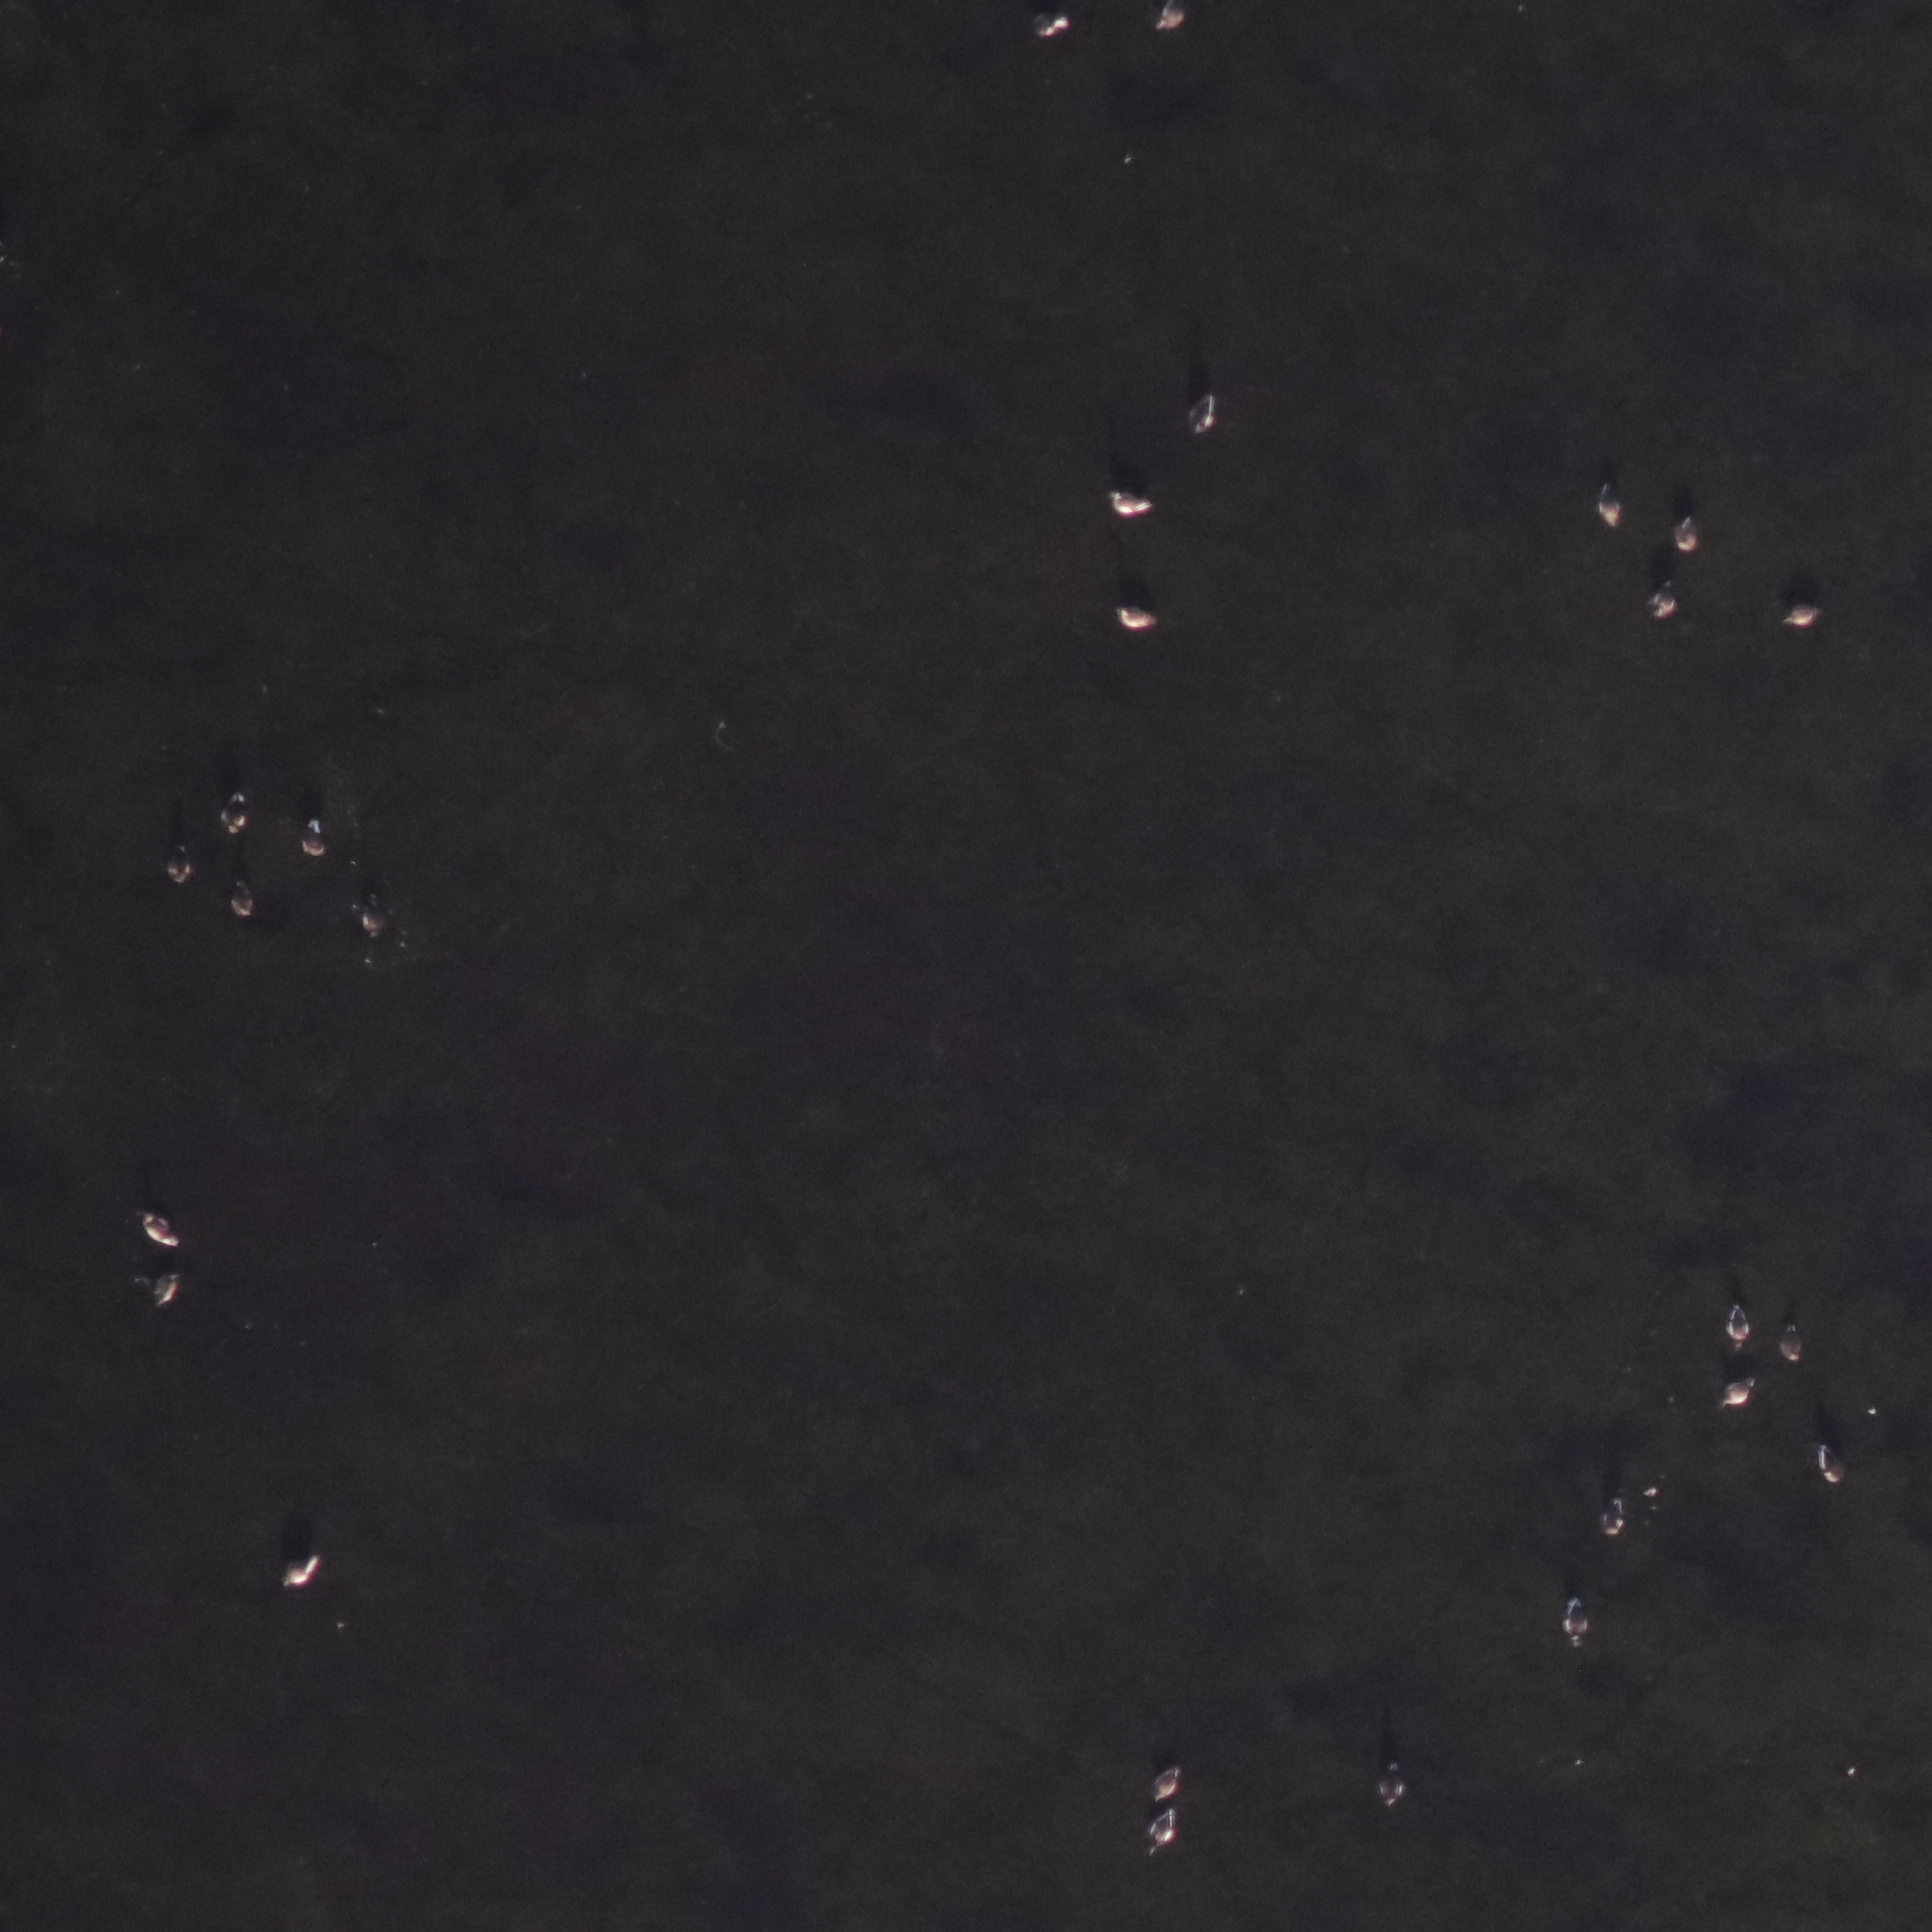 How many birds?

26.